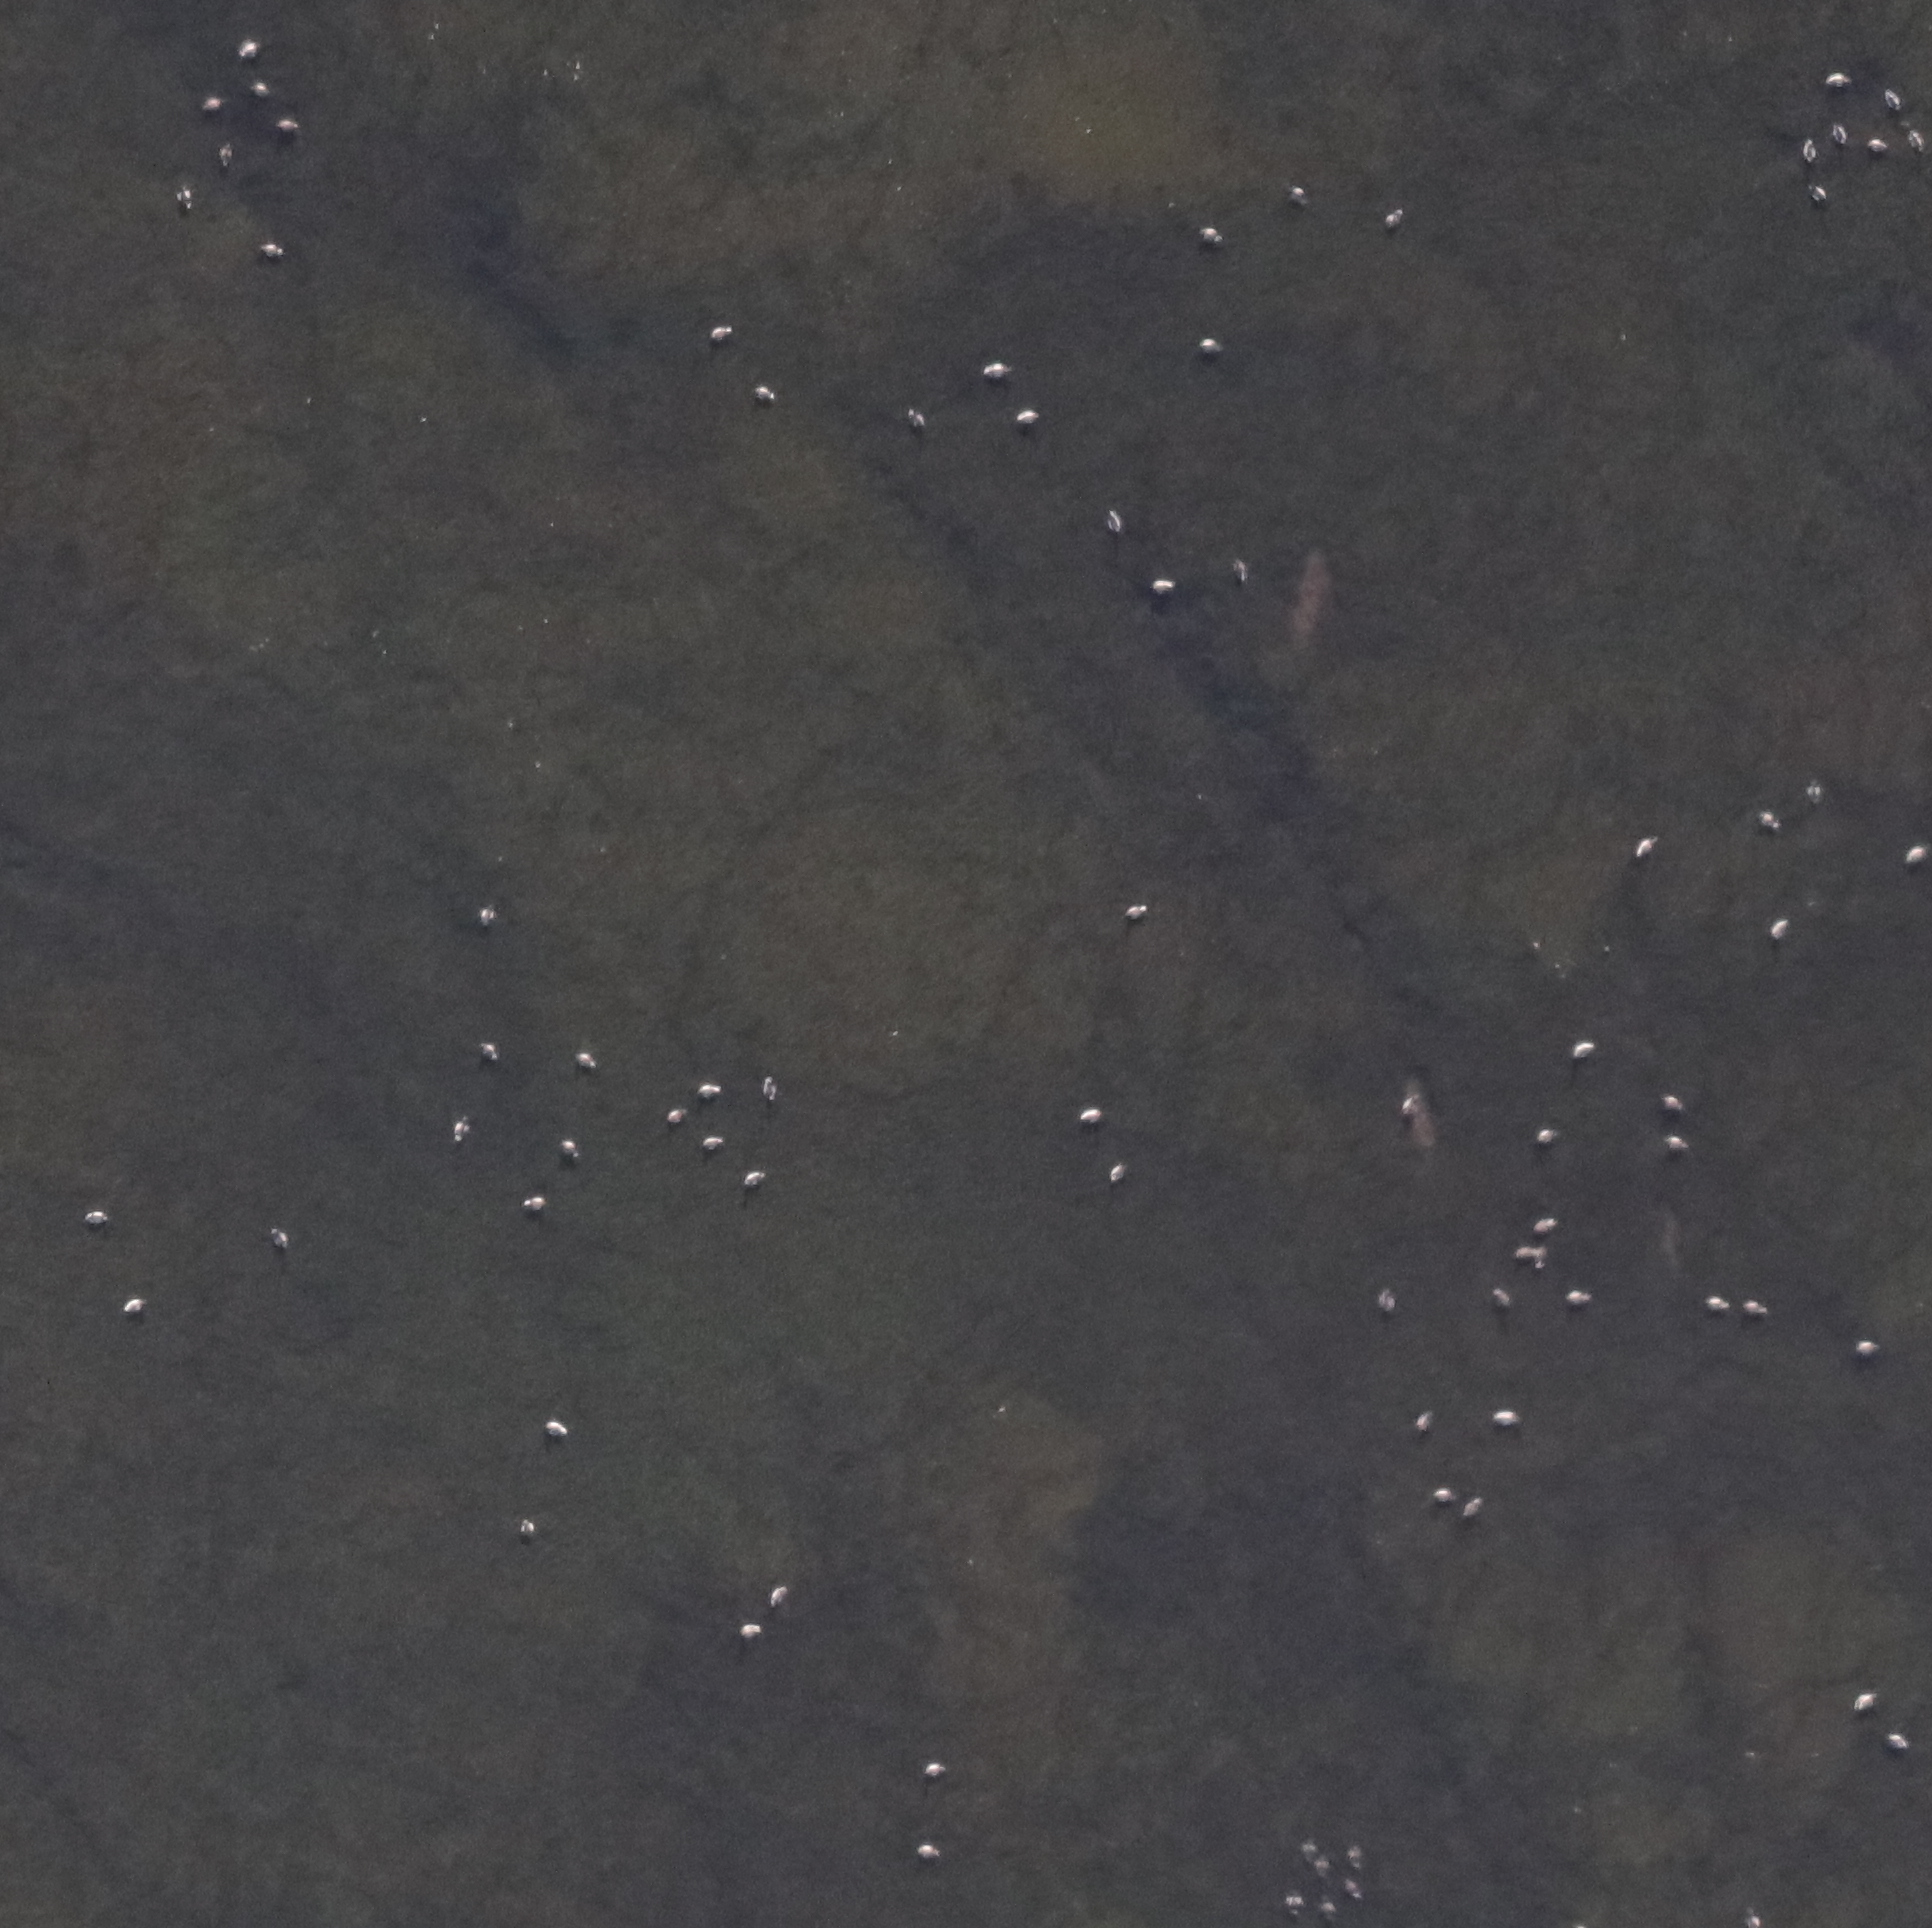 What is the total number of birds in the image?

81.